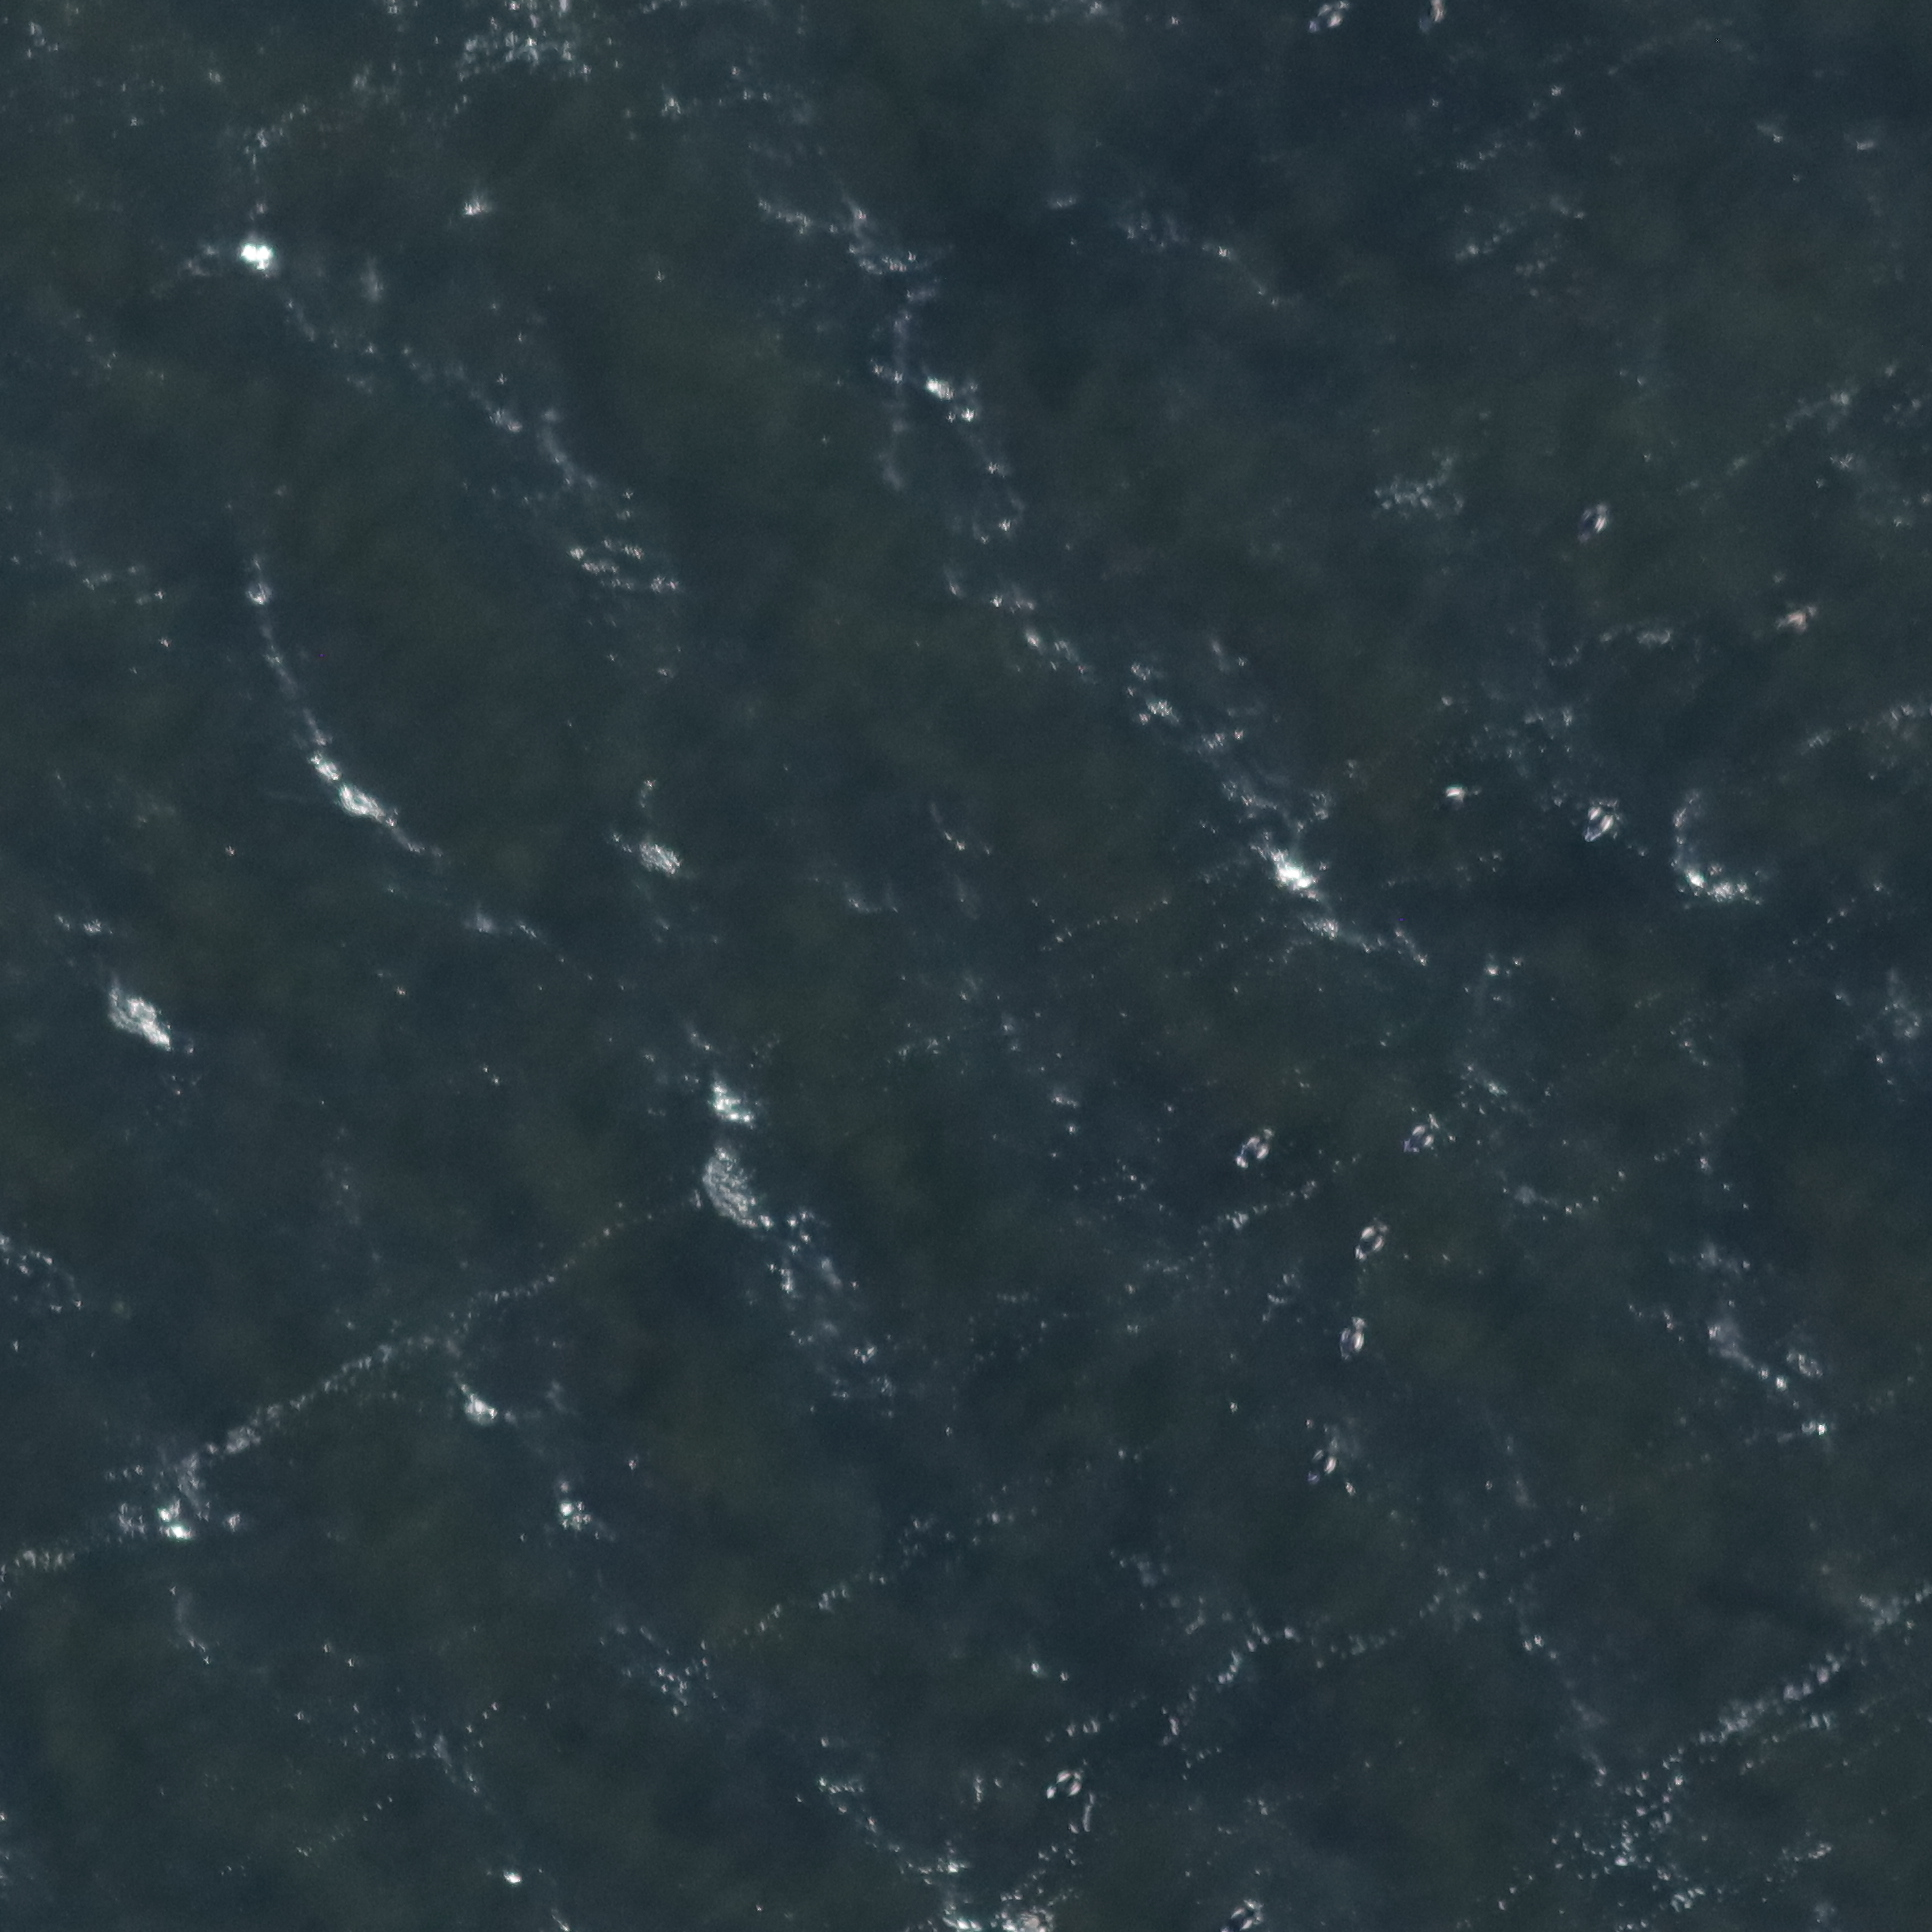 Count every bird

13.